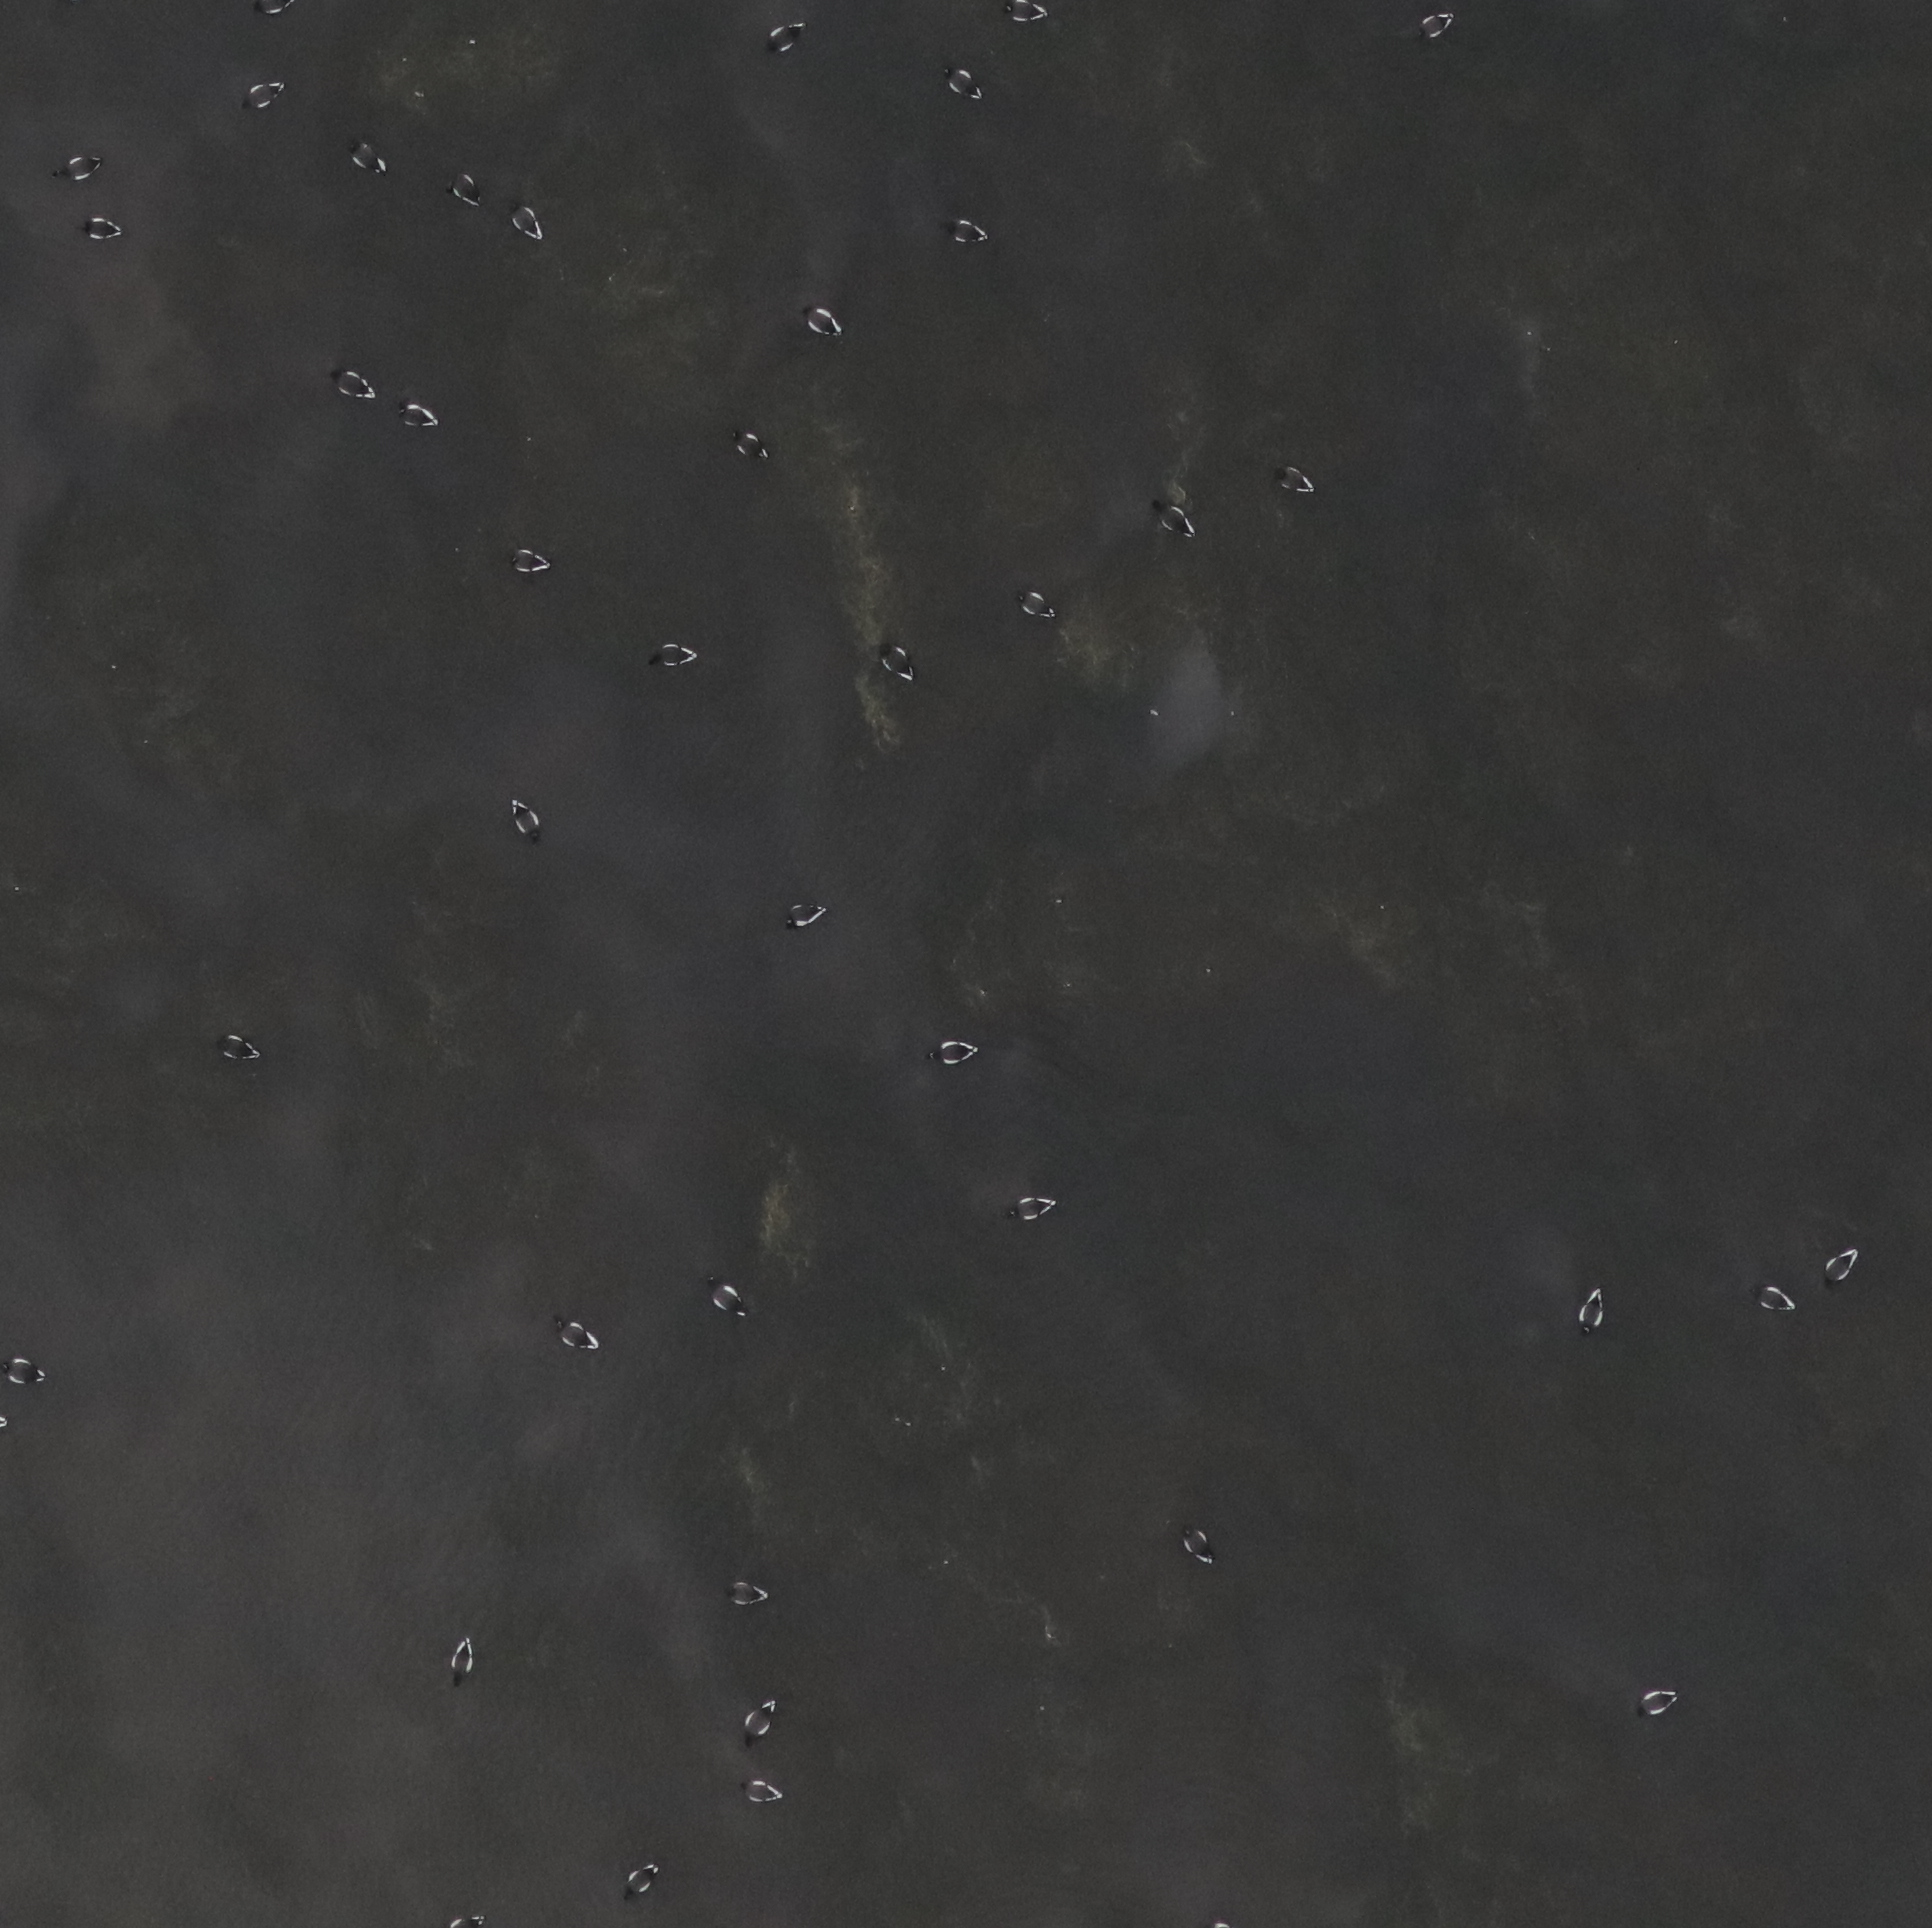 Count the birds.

41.